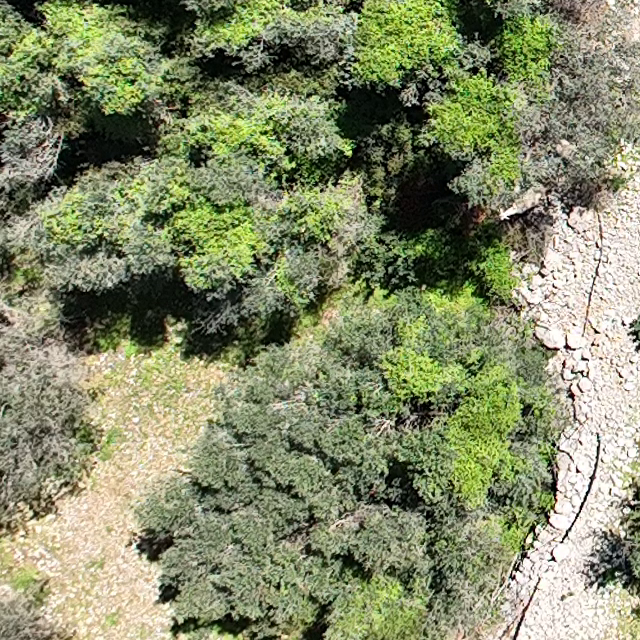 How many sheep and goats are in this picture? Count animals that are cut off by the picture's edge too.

2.